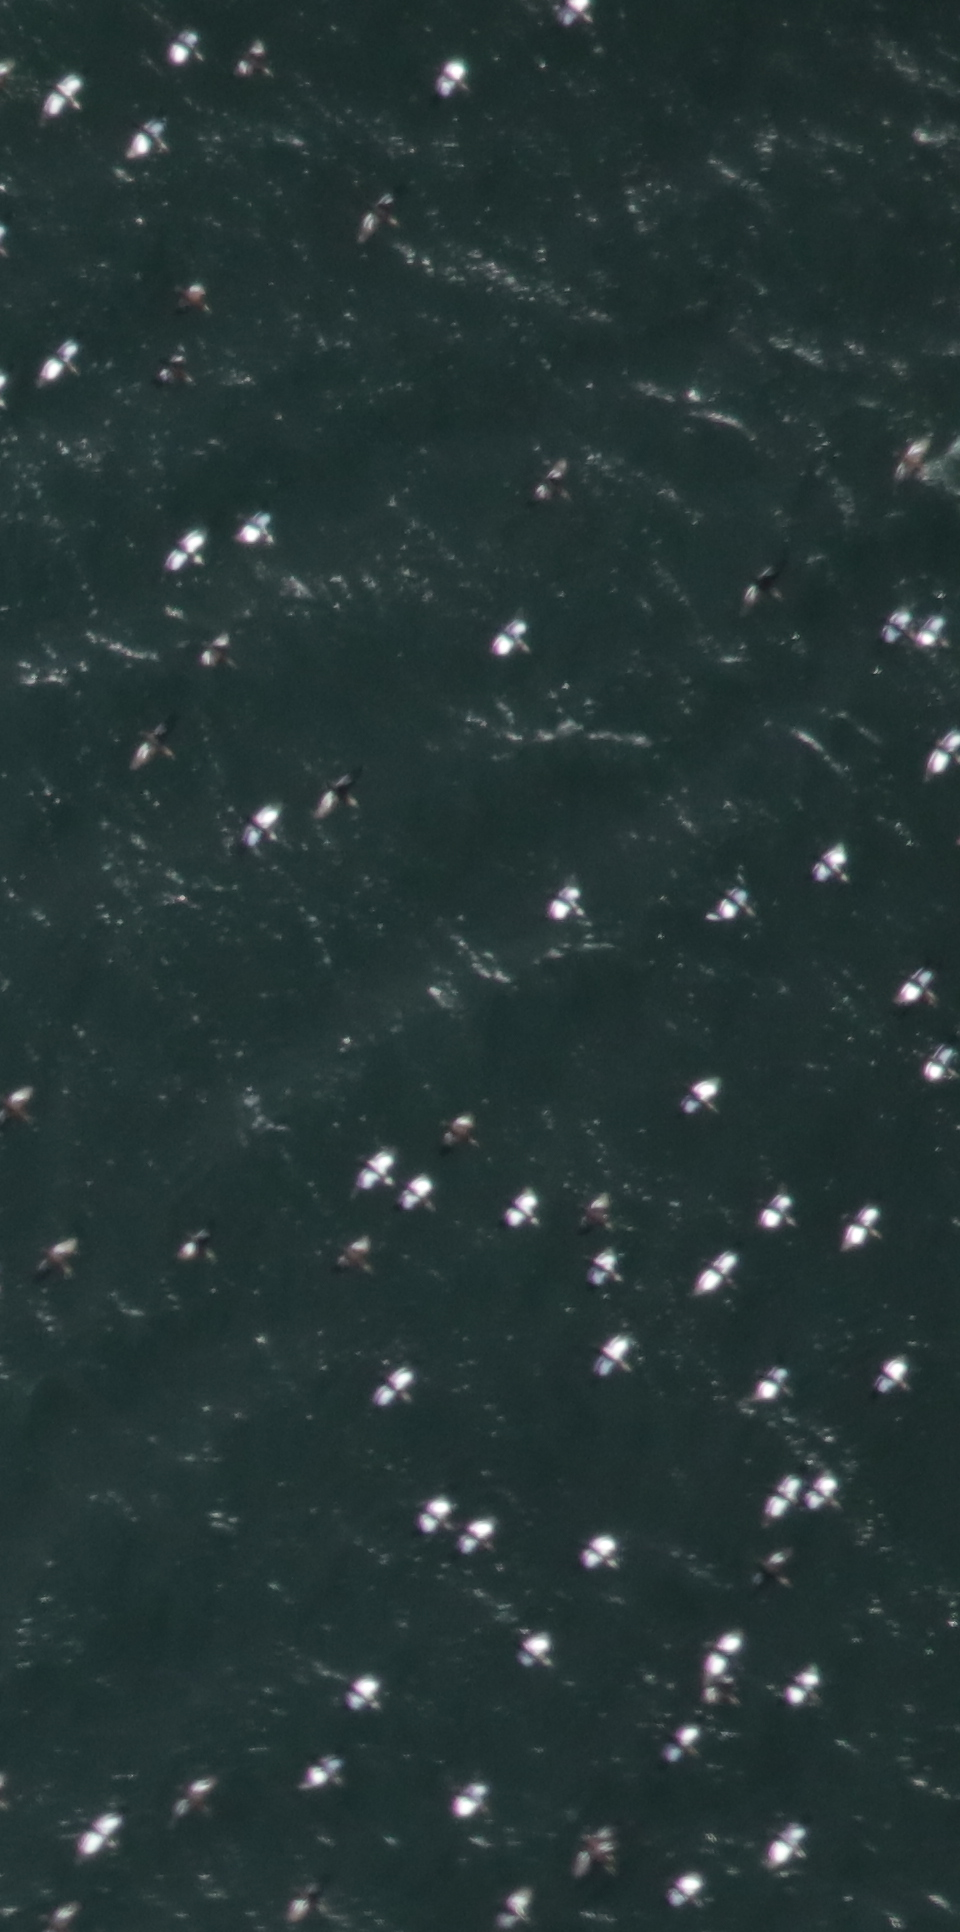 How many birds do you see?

68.